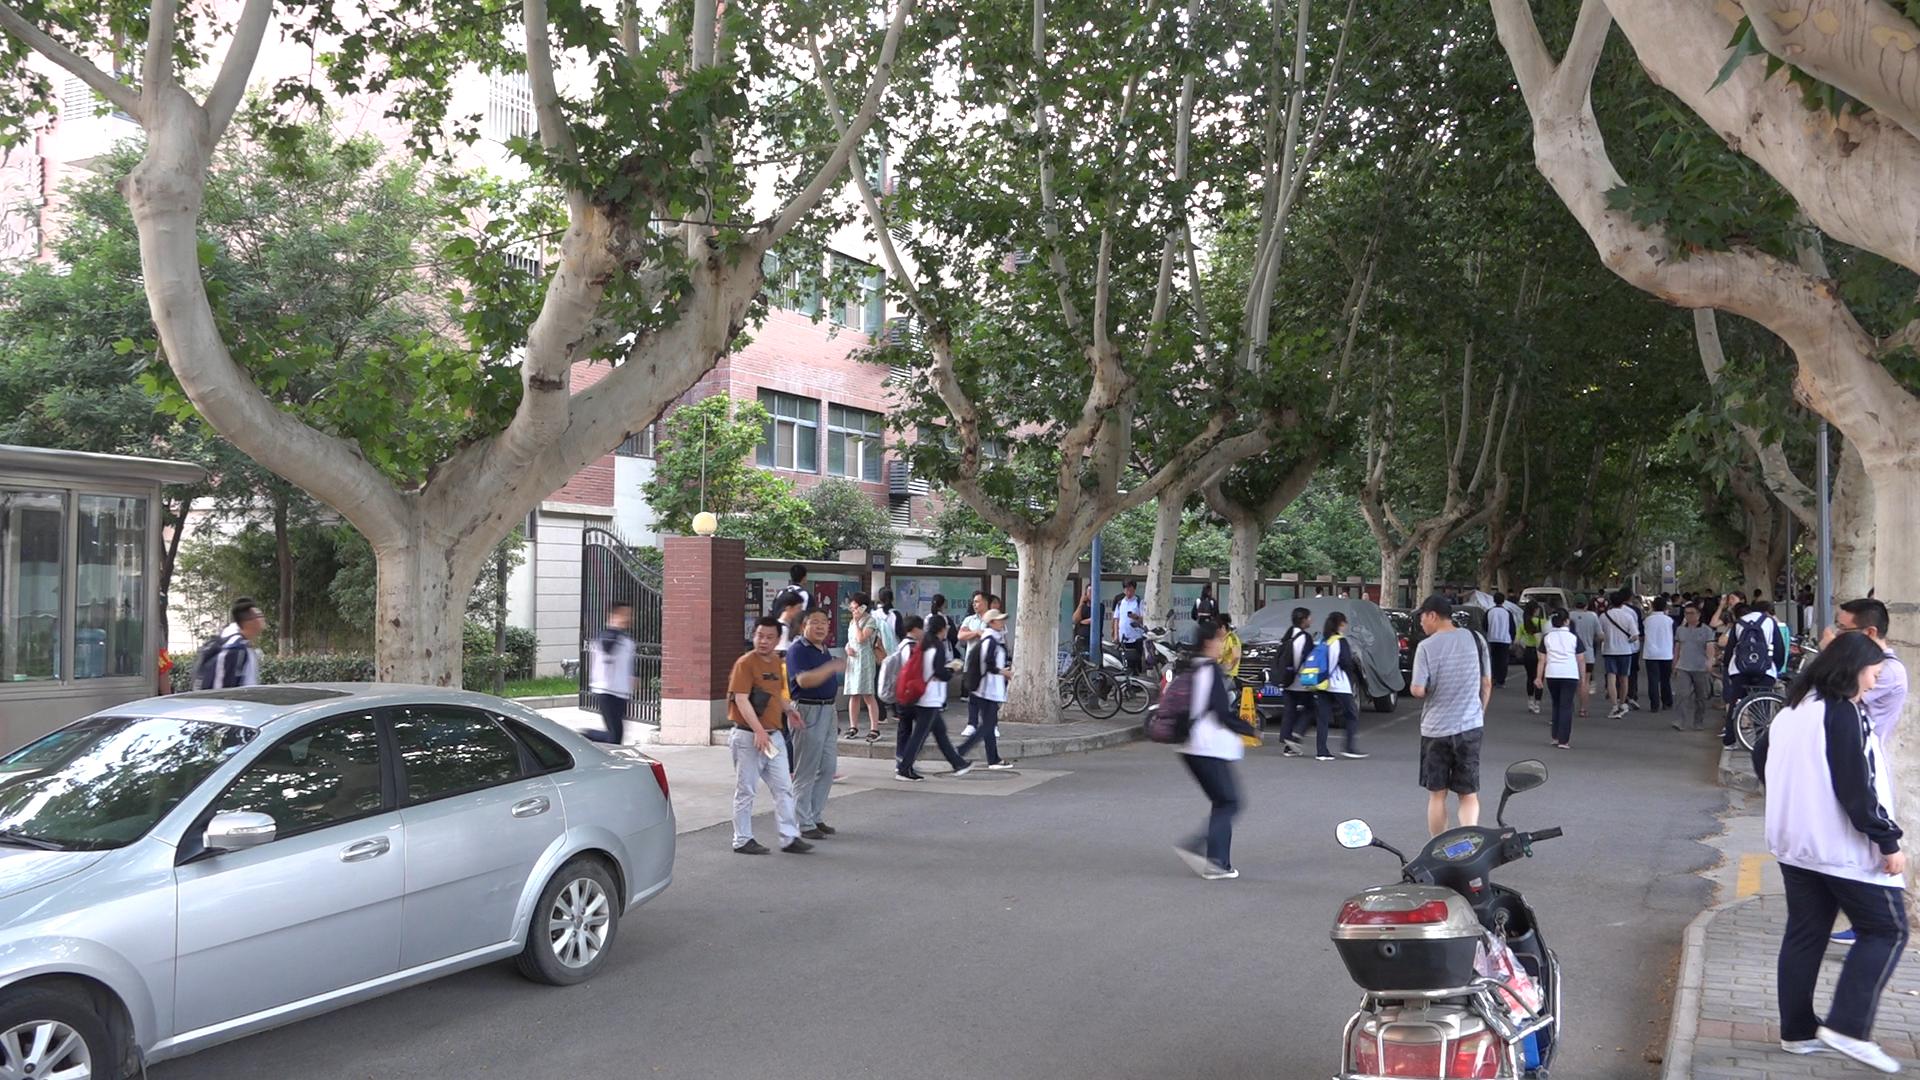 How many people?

48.